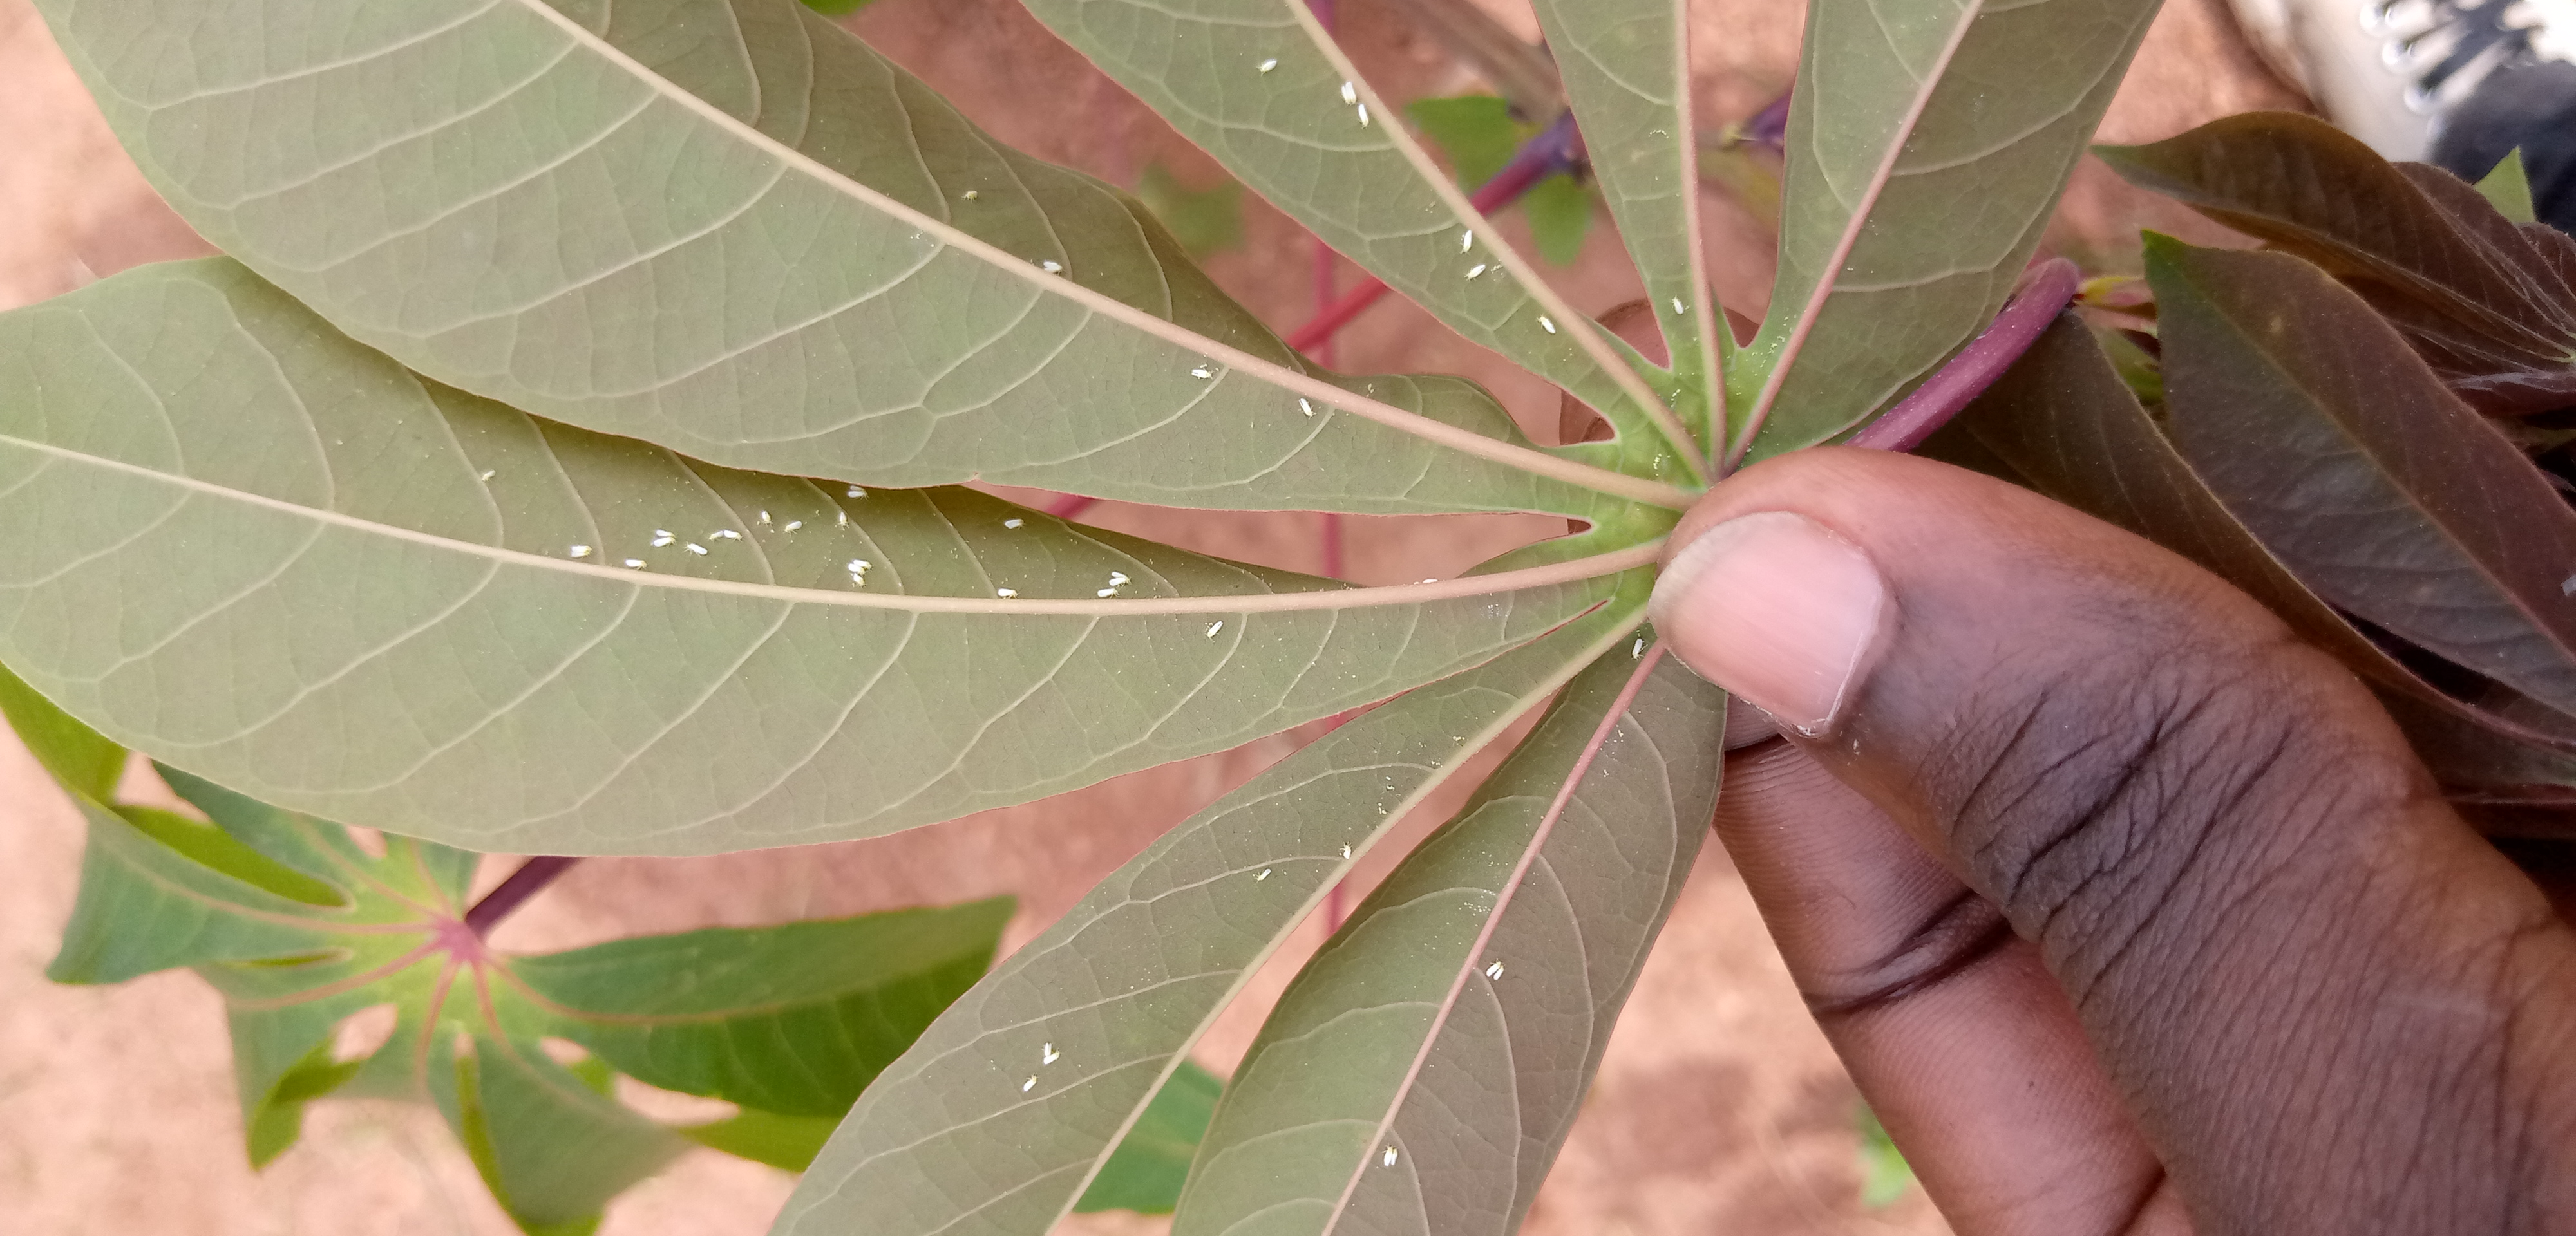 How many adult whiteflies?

46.